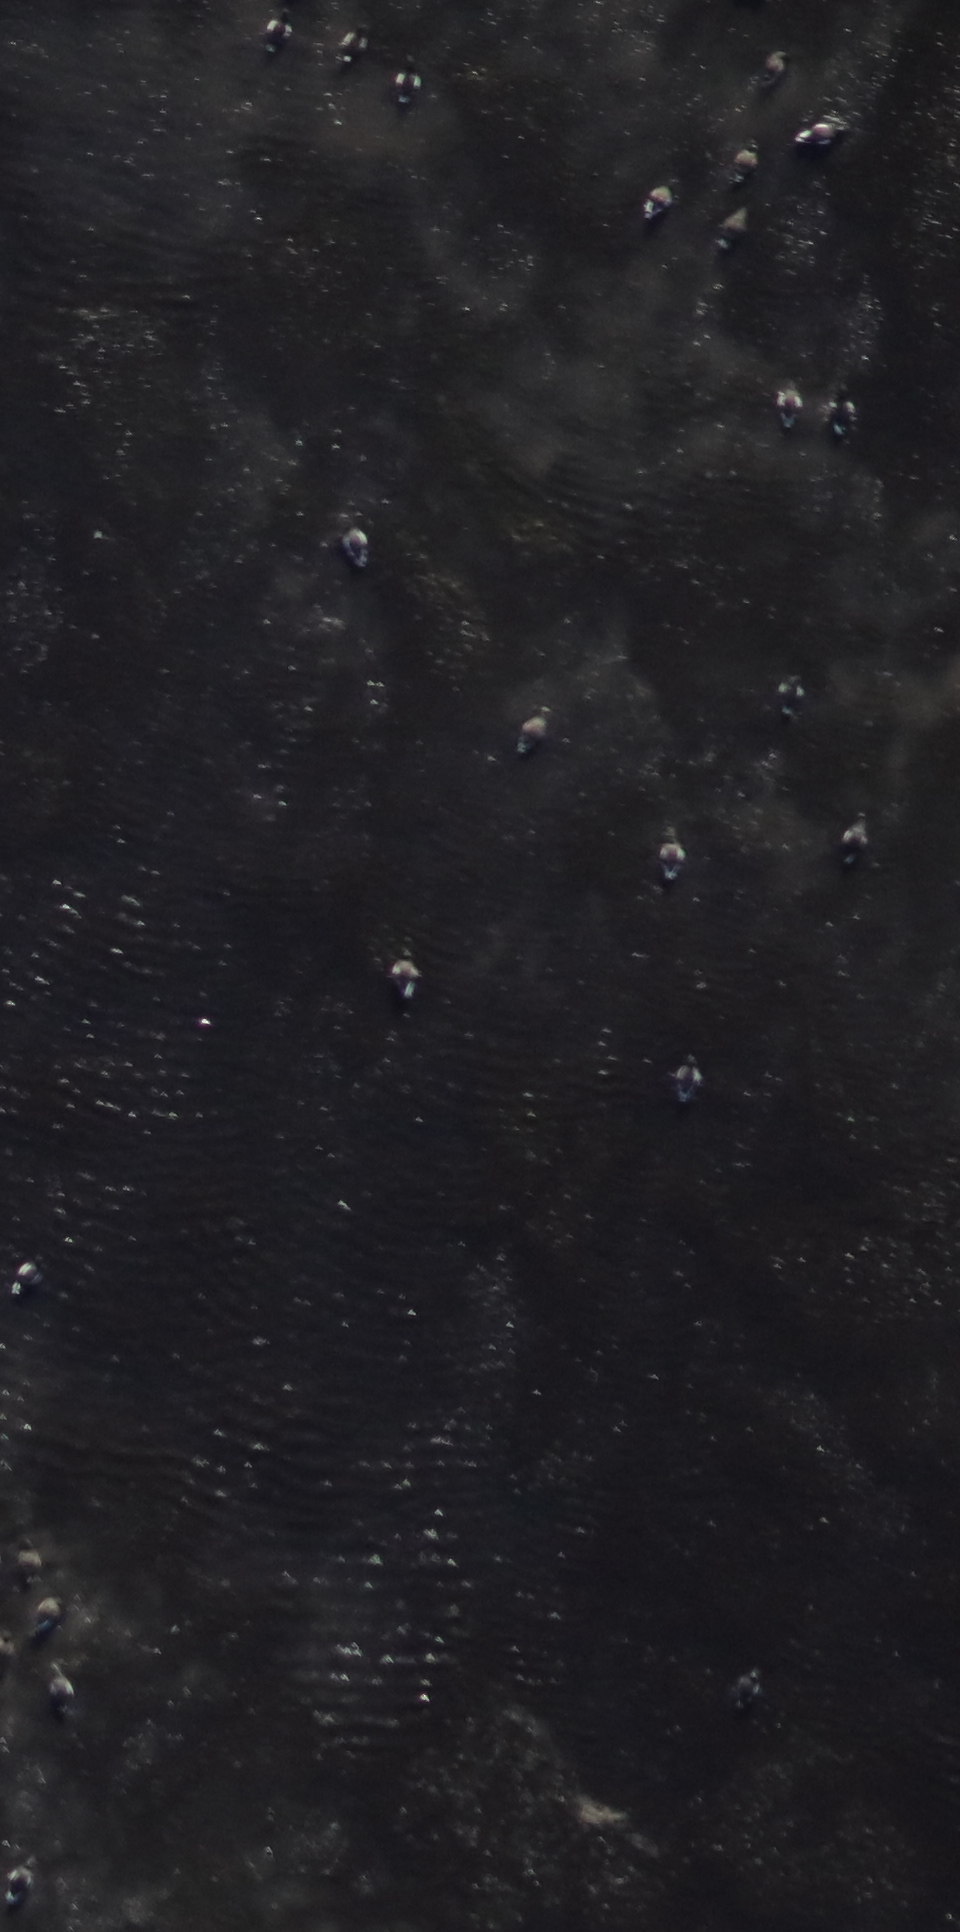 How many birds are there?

24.